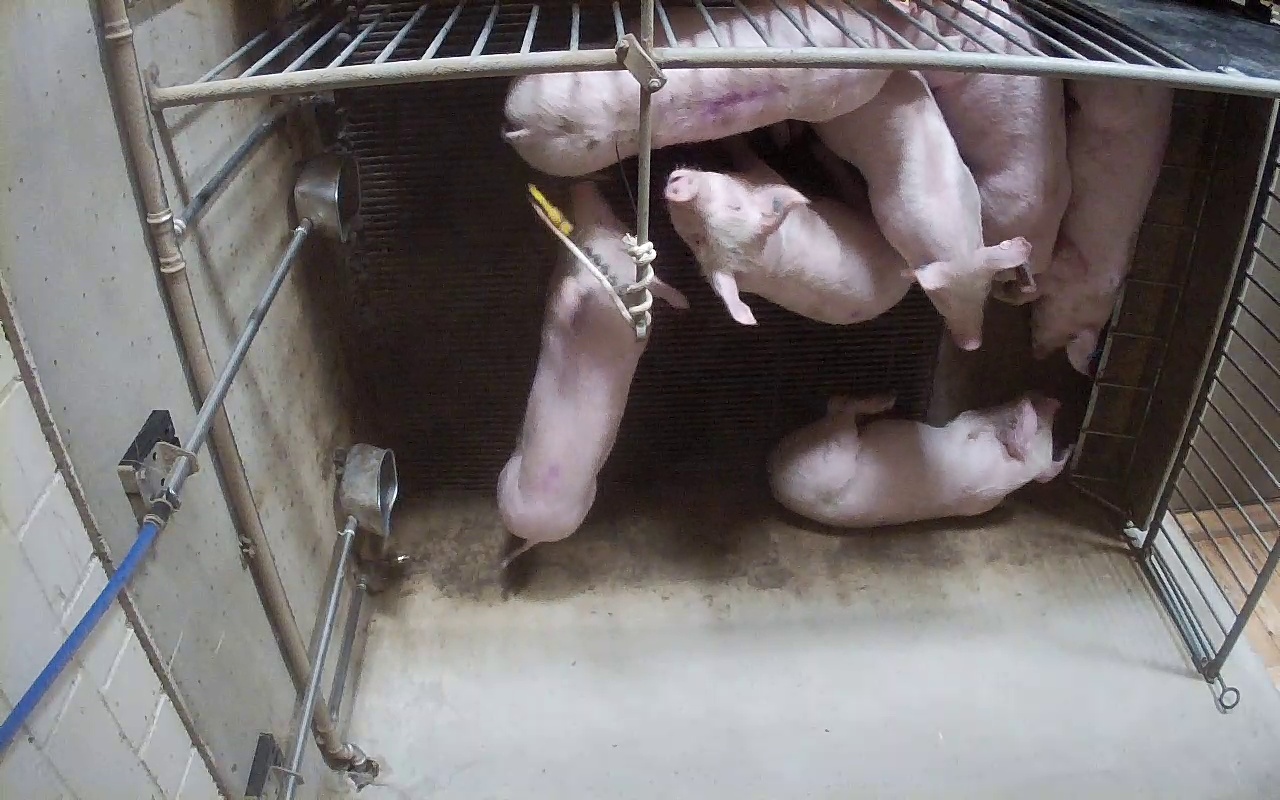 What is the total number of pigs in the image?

7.